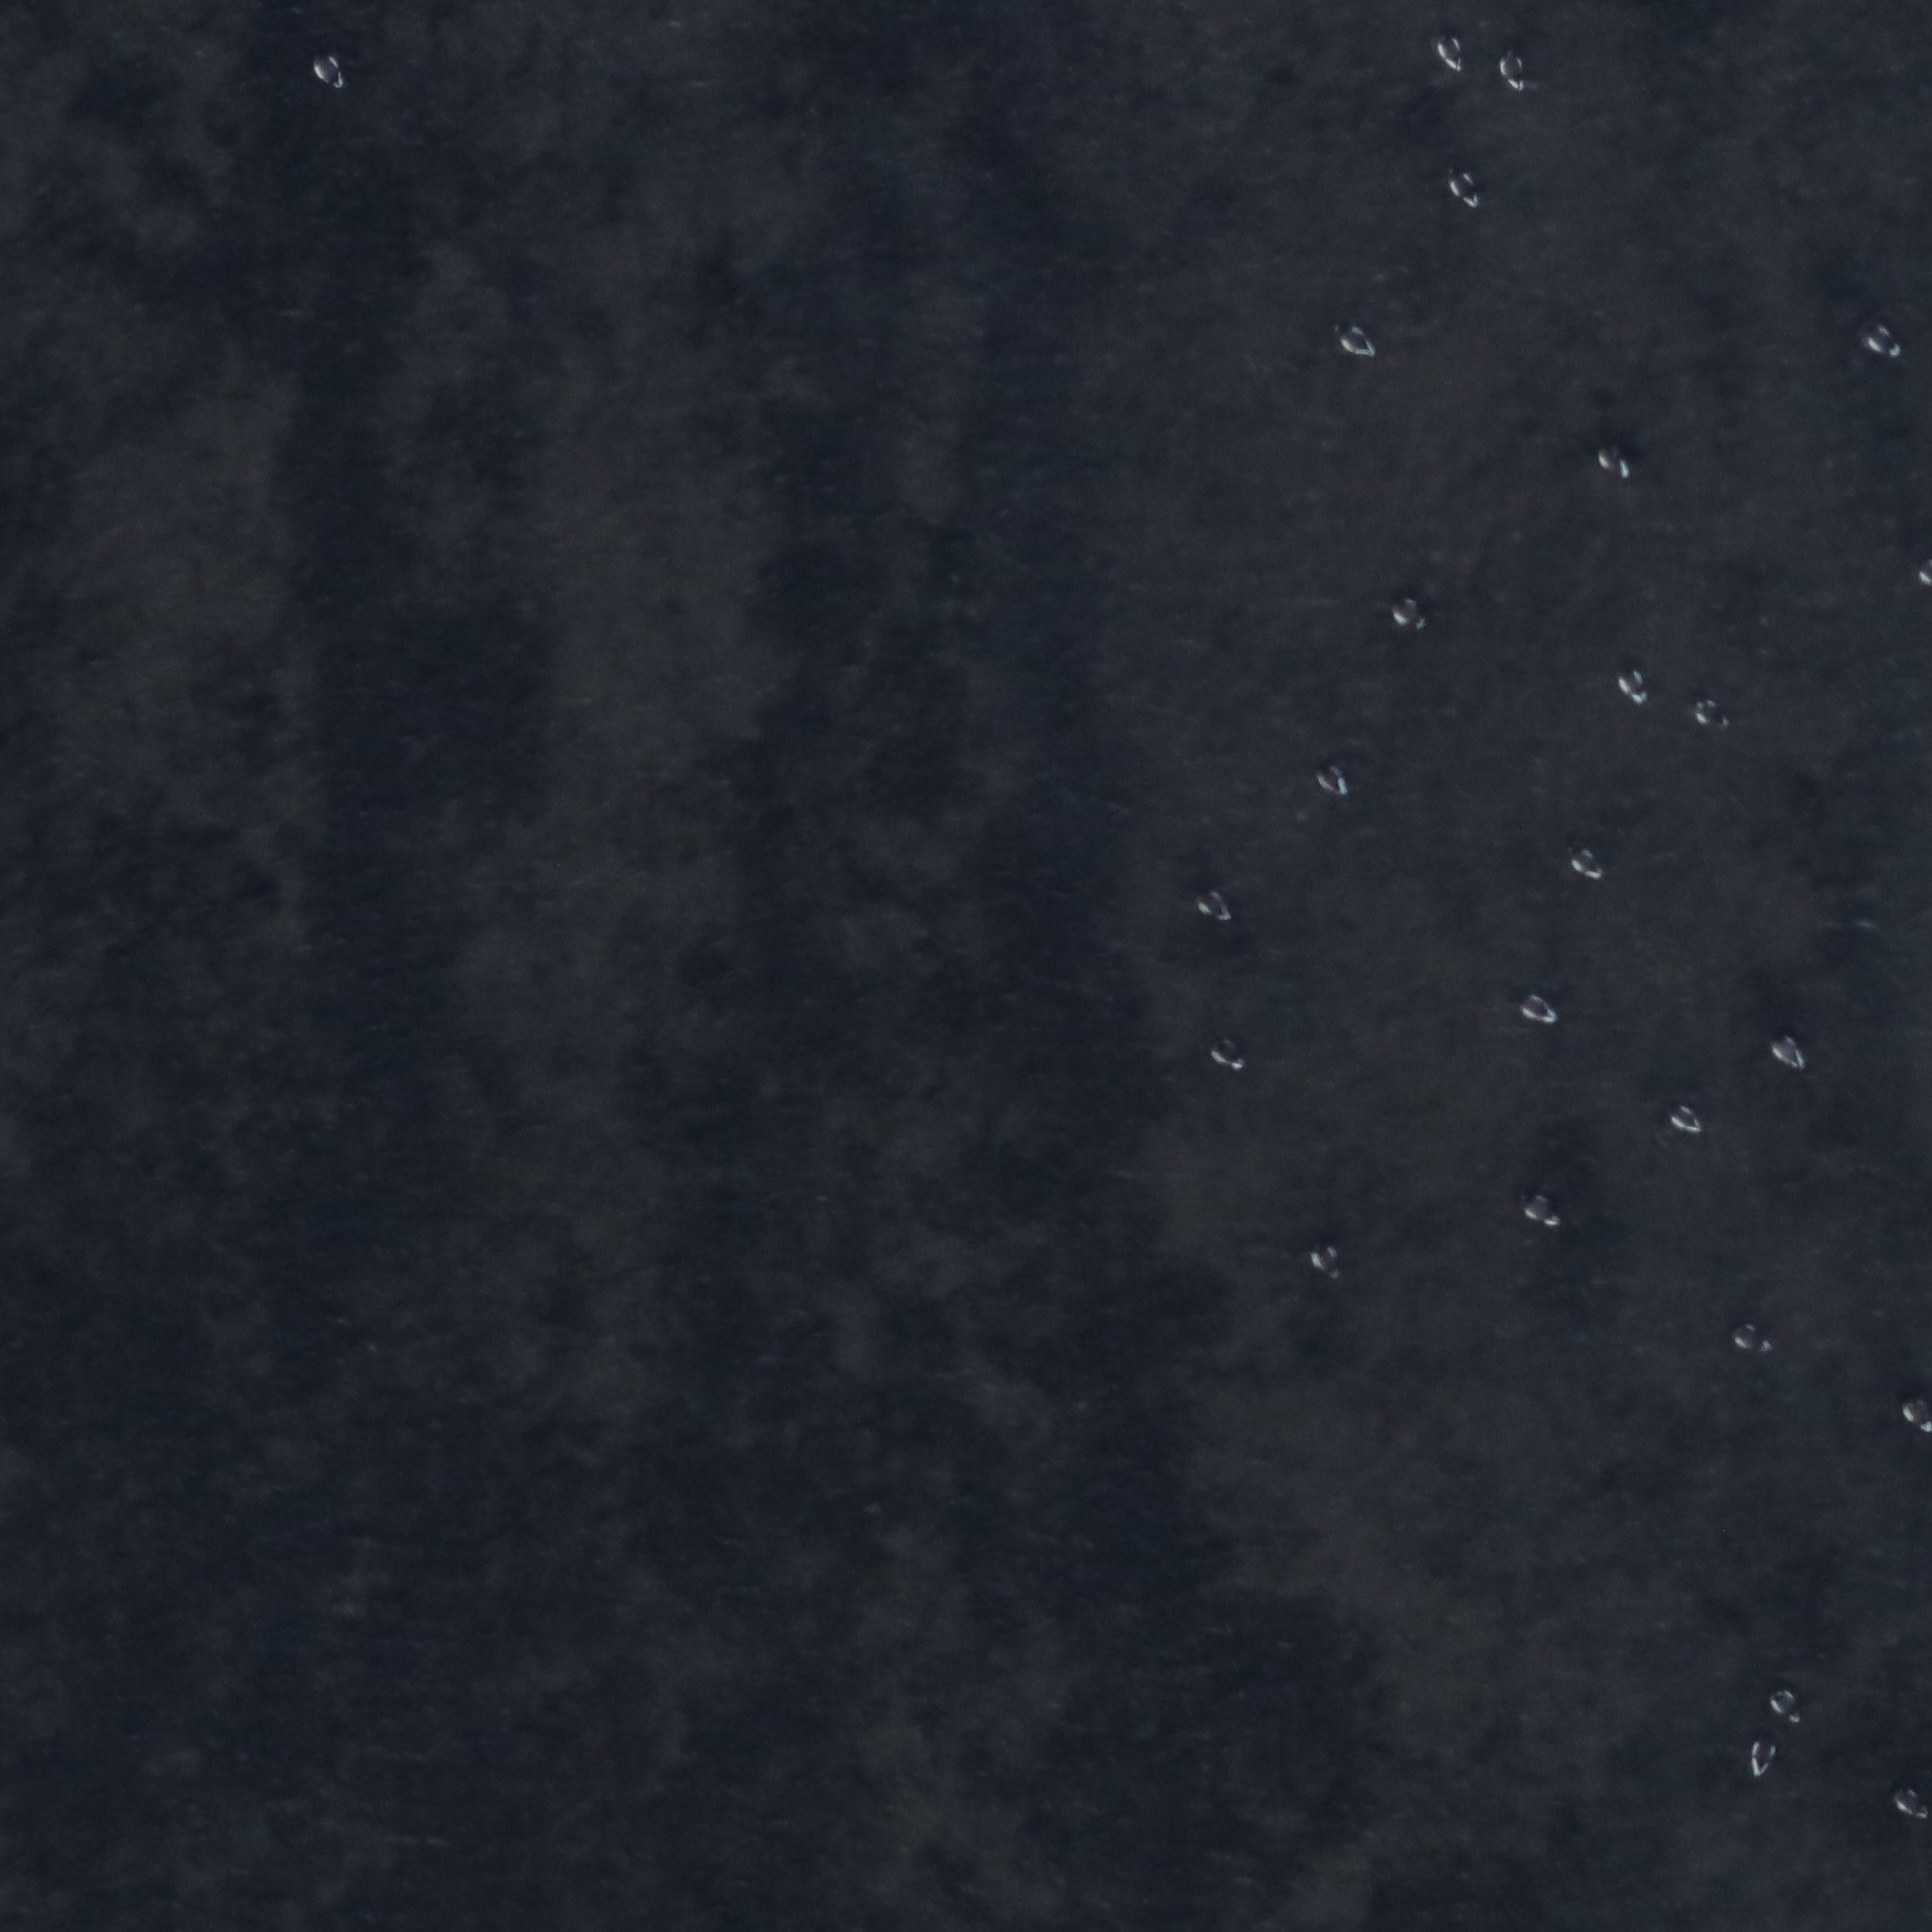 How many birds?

24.